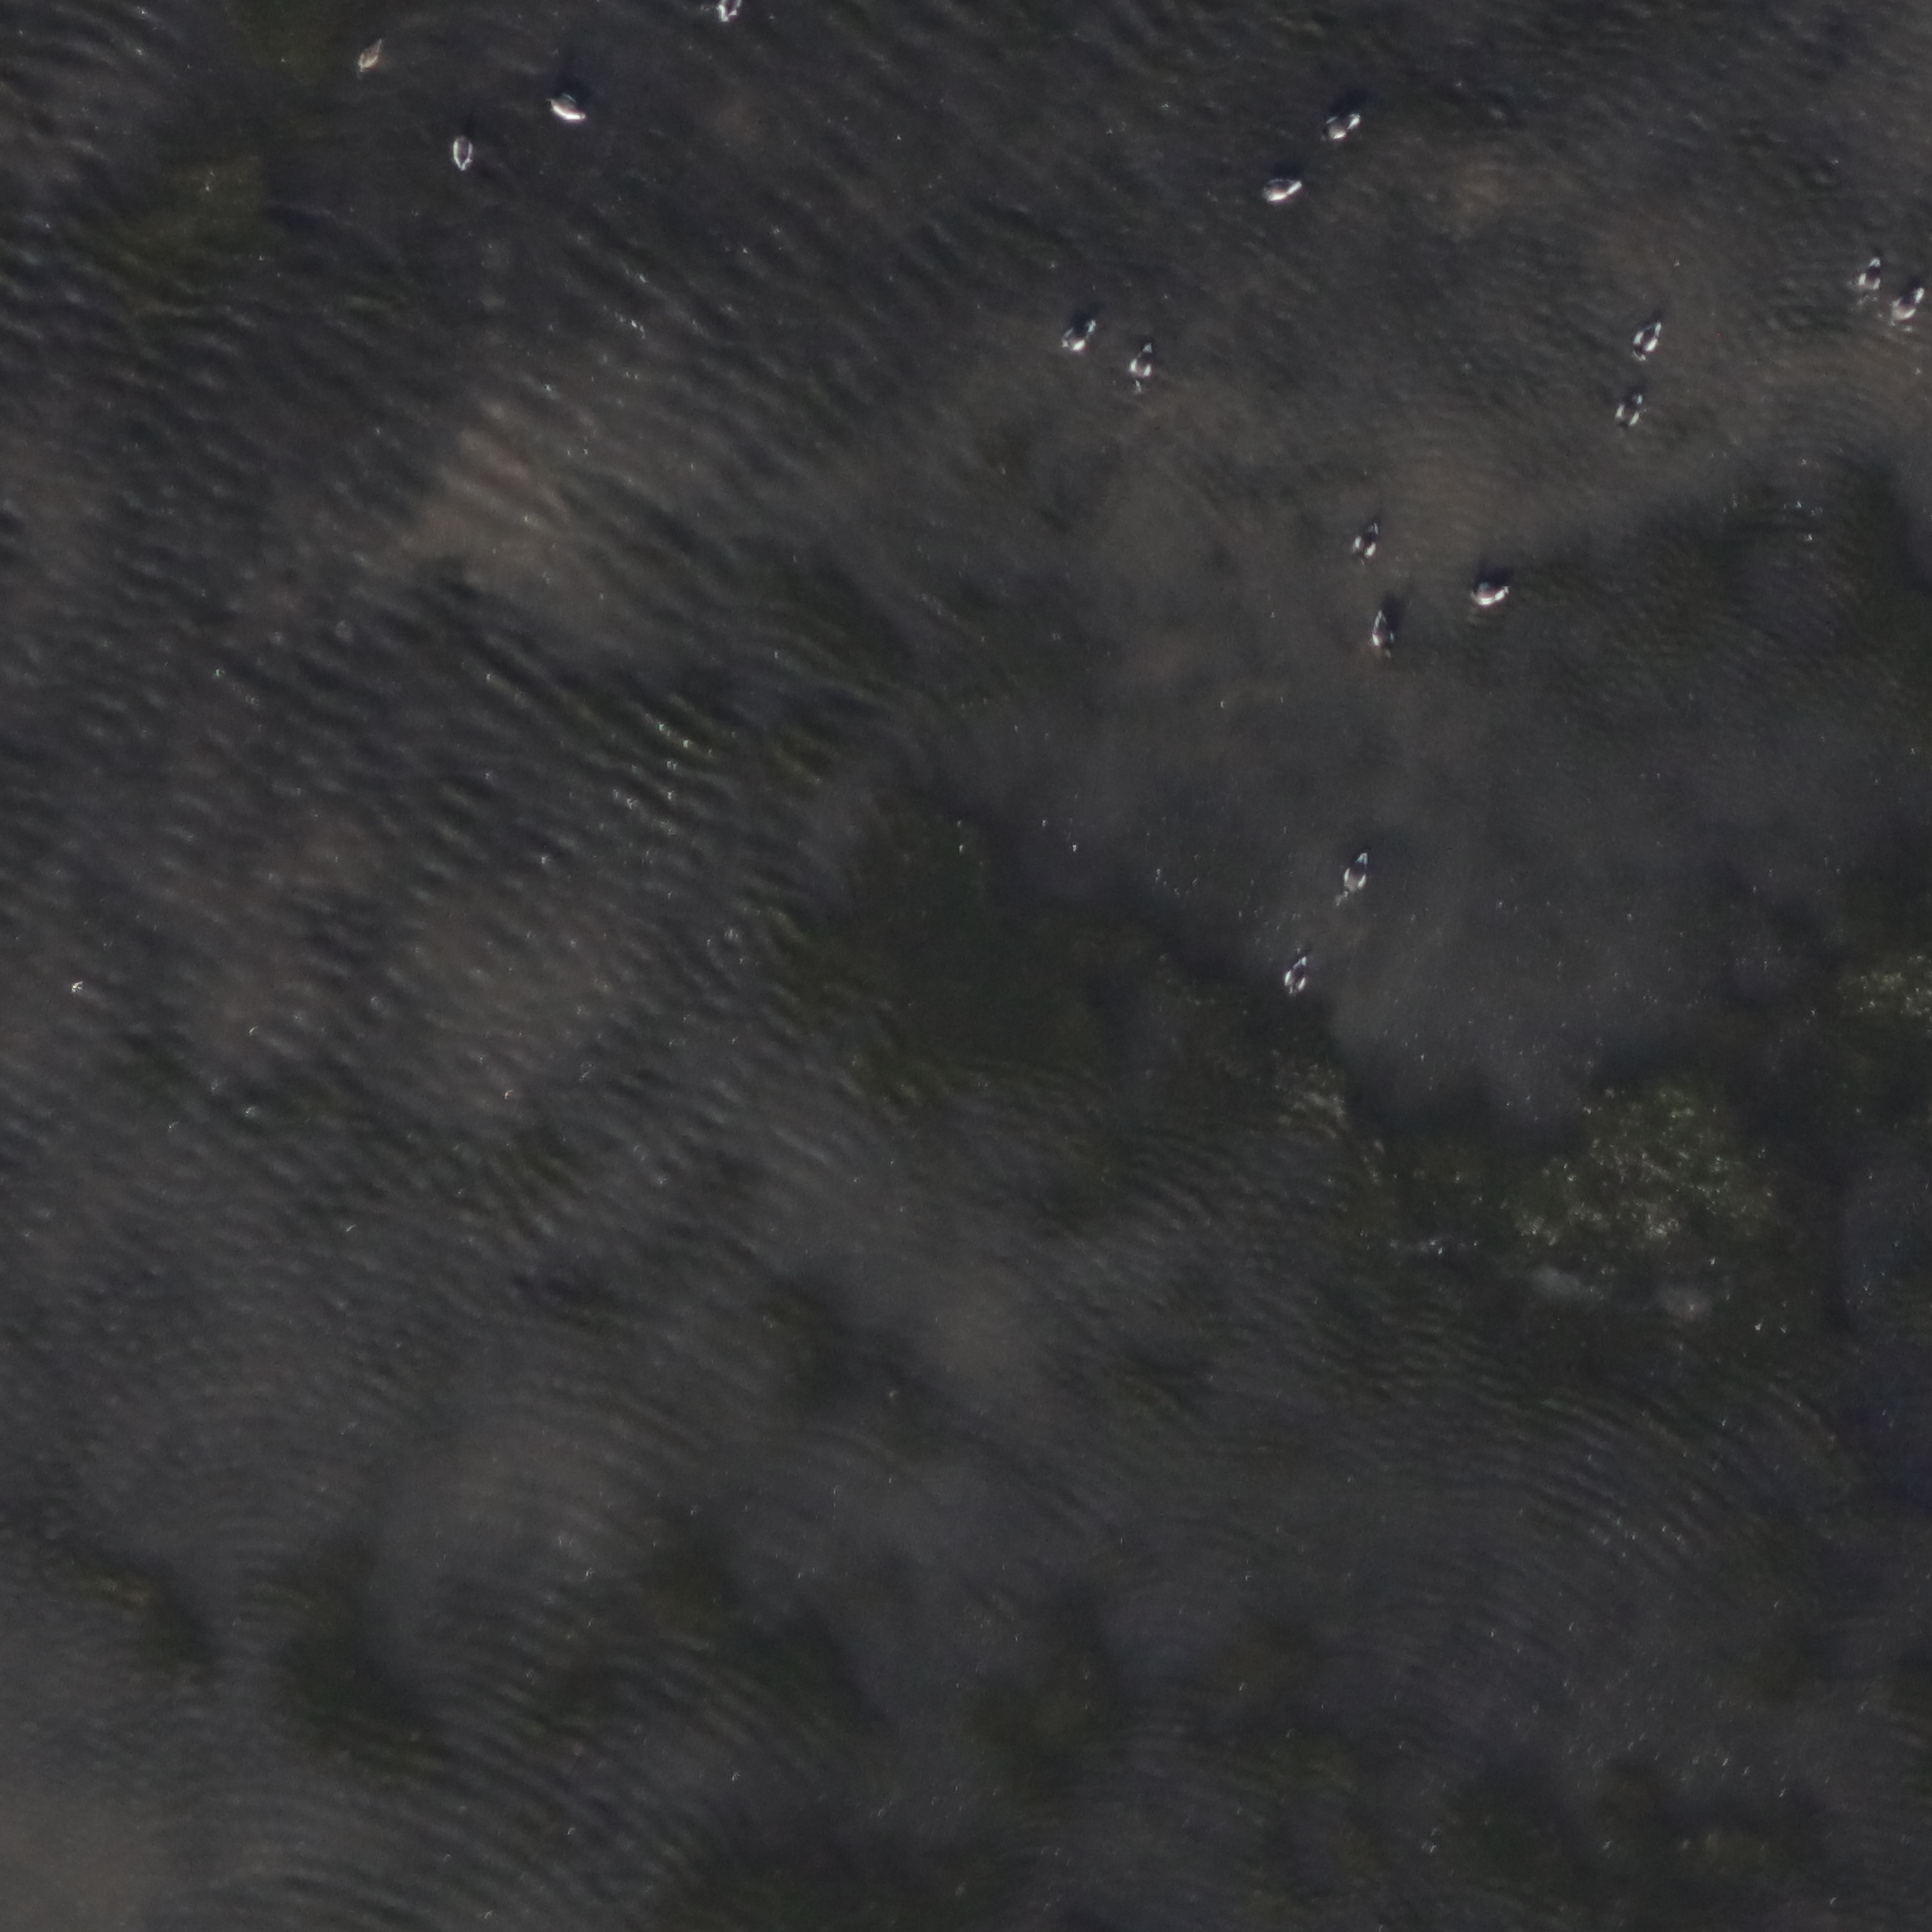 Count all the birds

17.